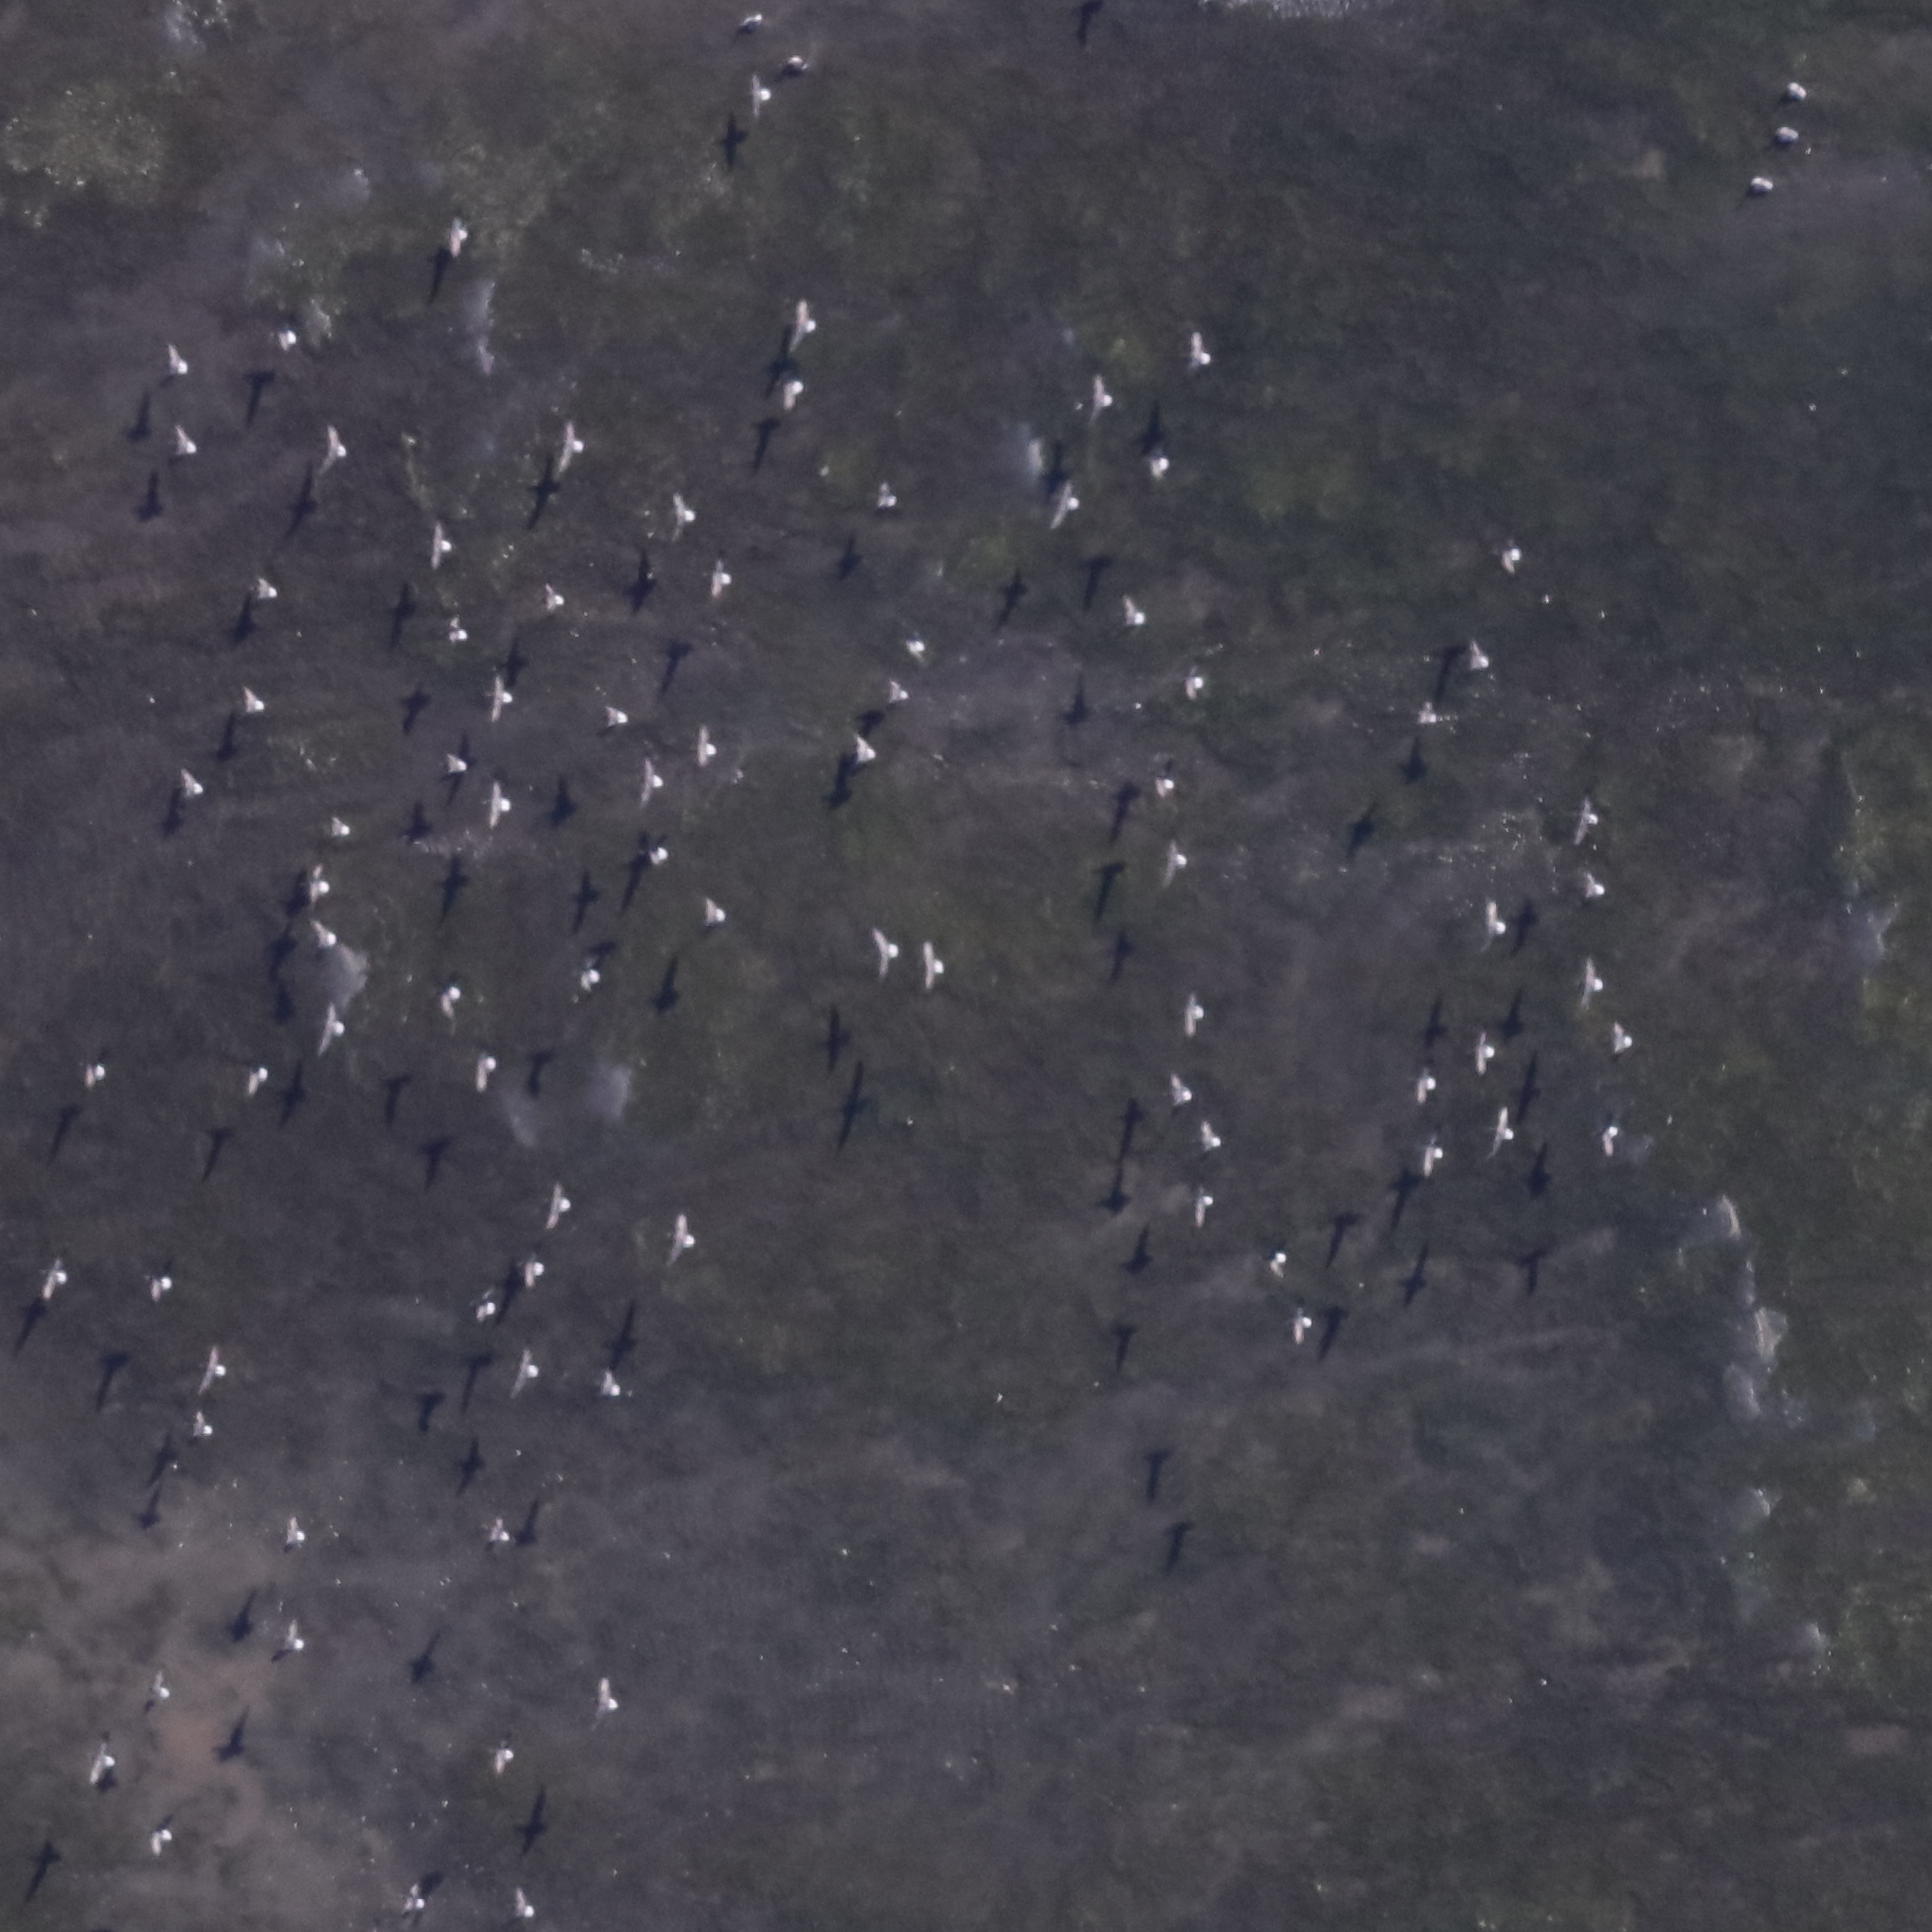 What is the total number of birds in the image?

92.